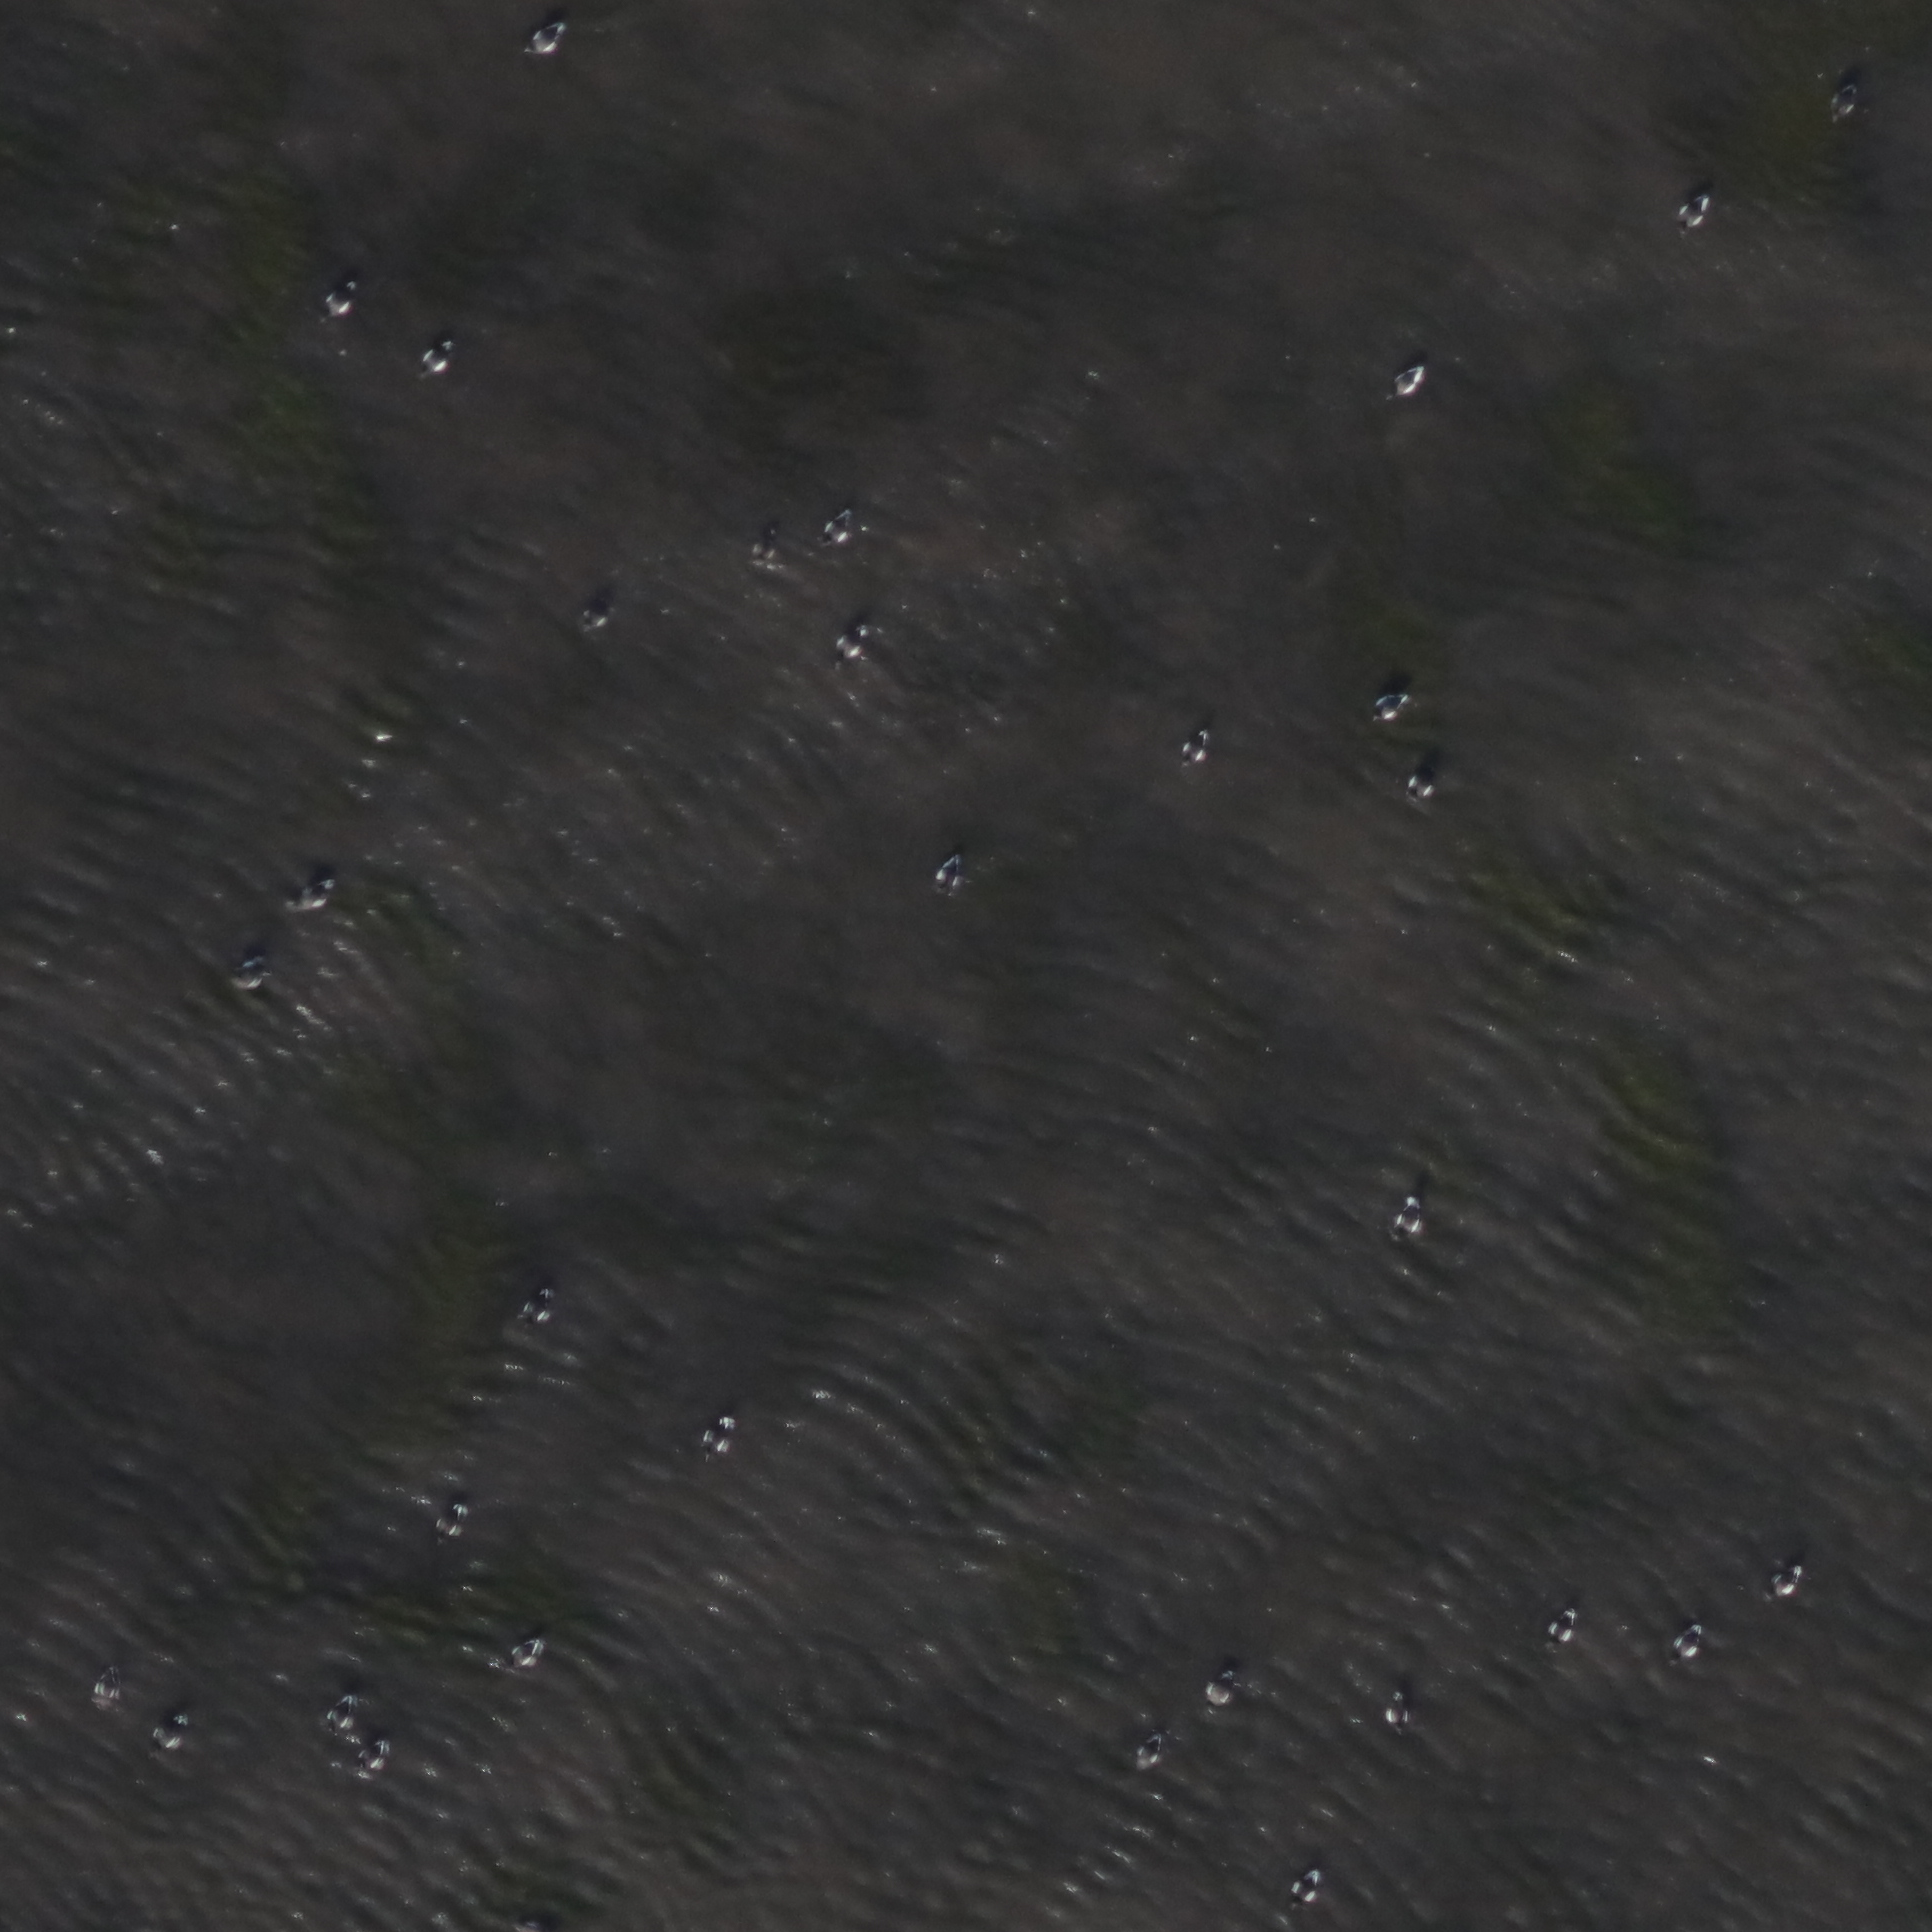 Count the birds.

32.